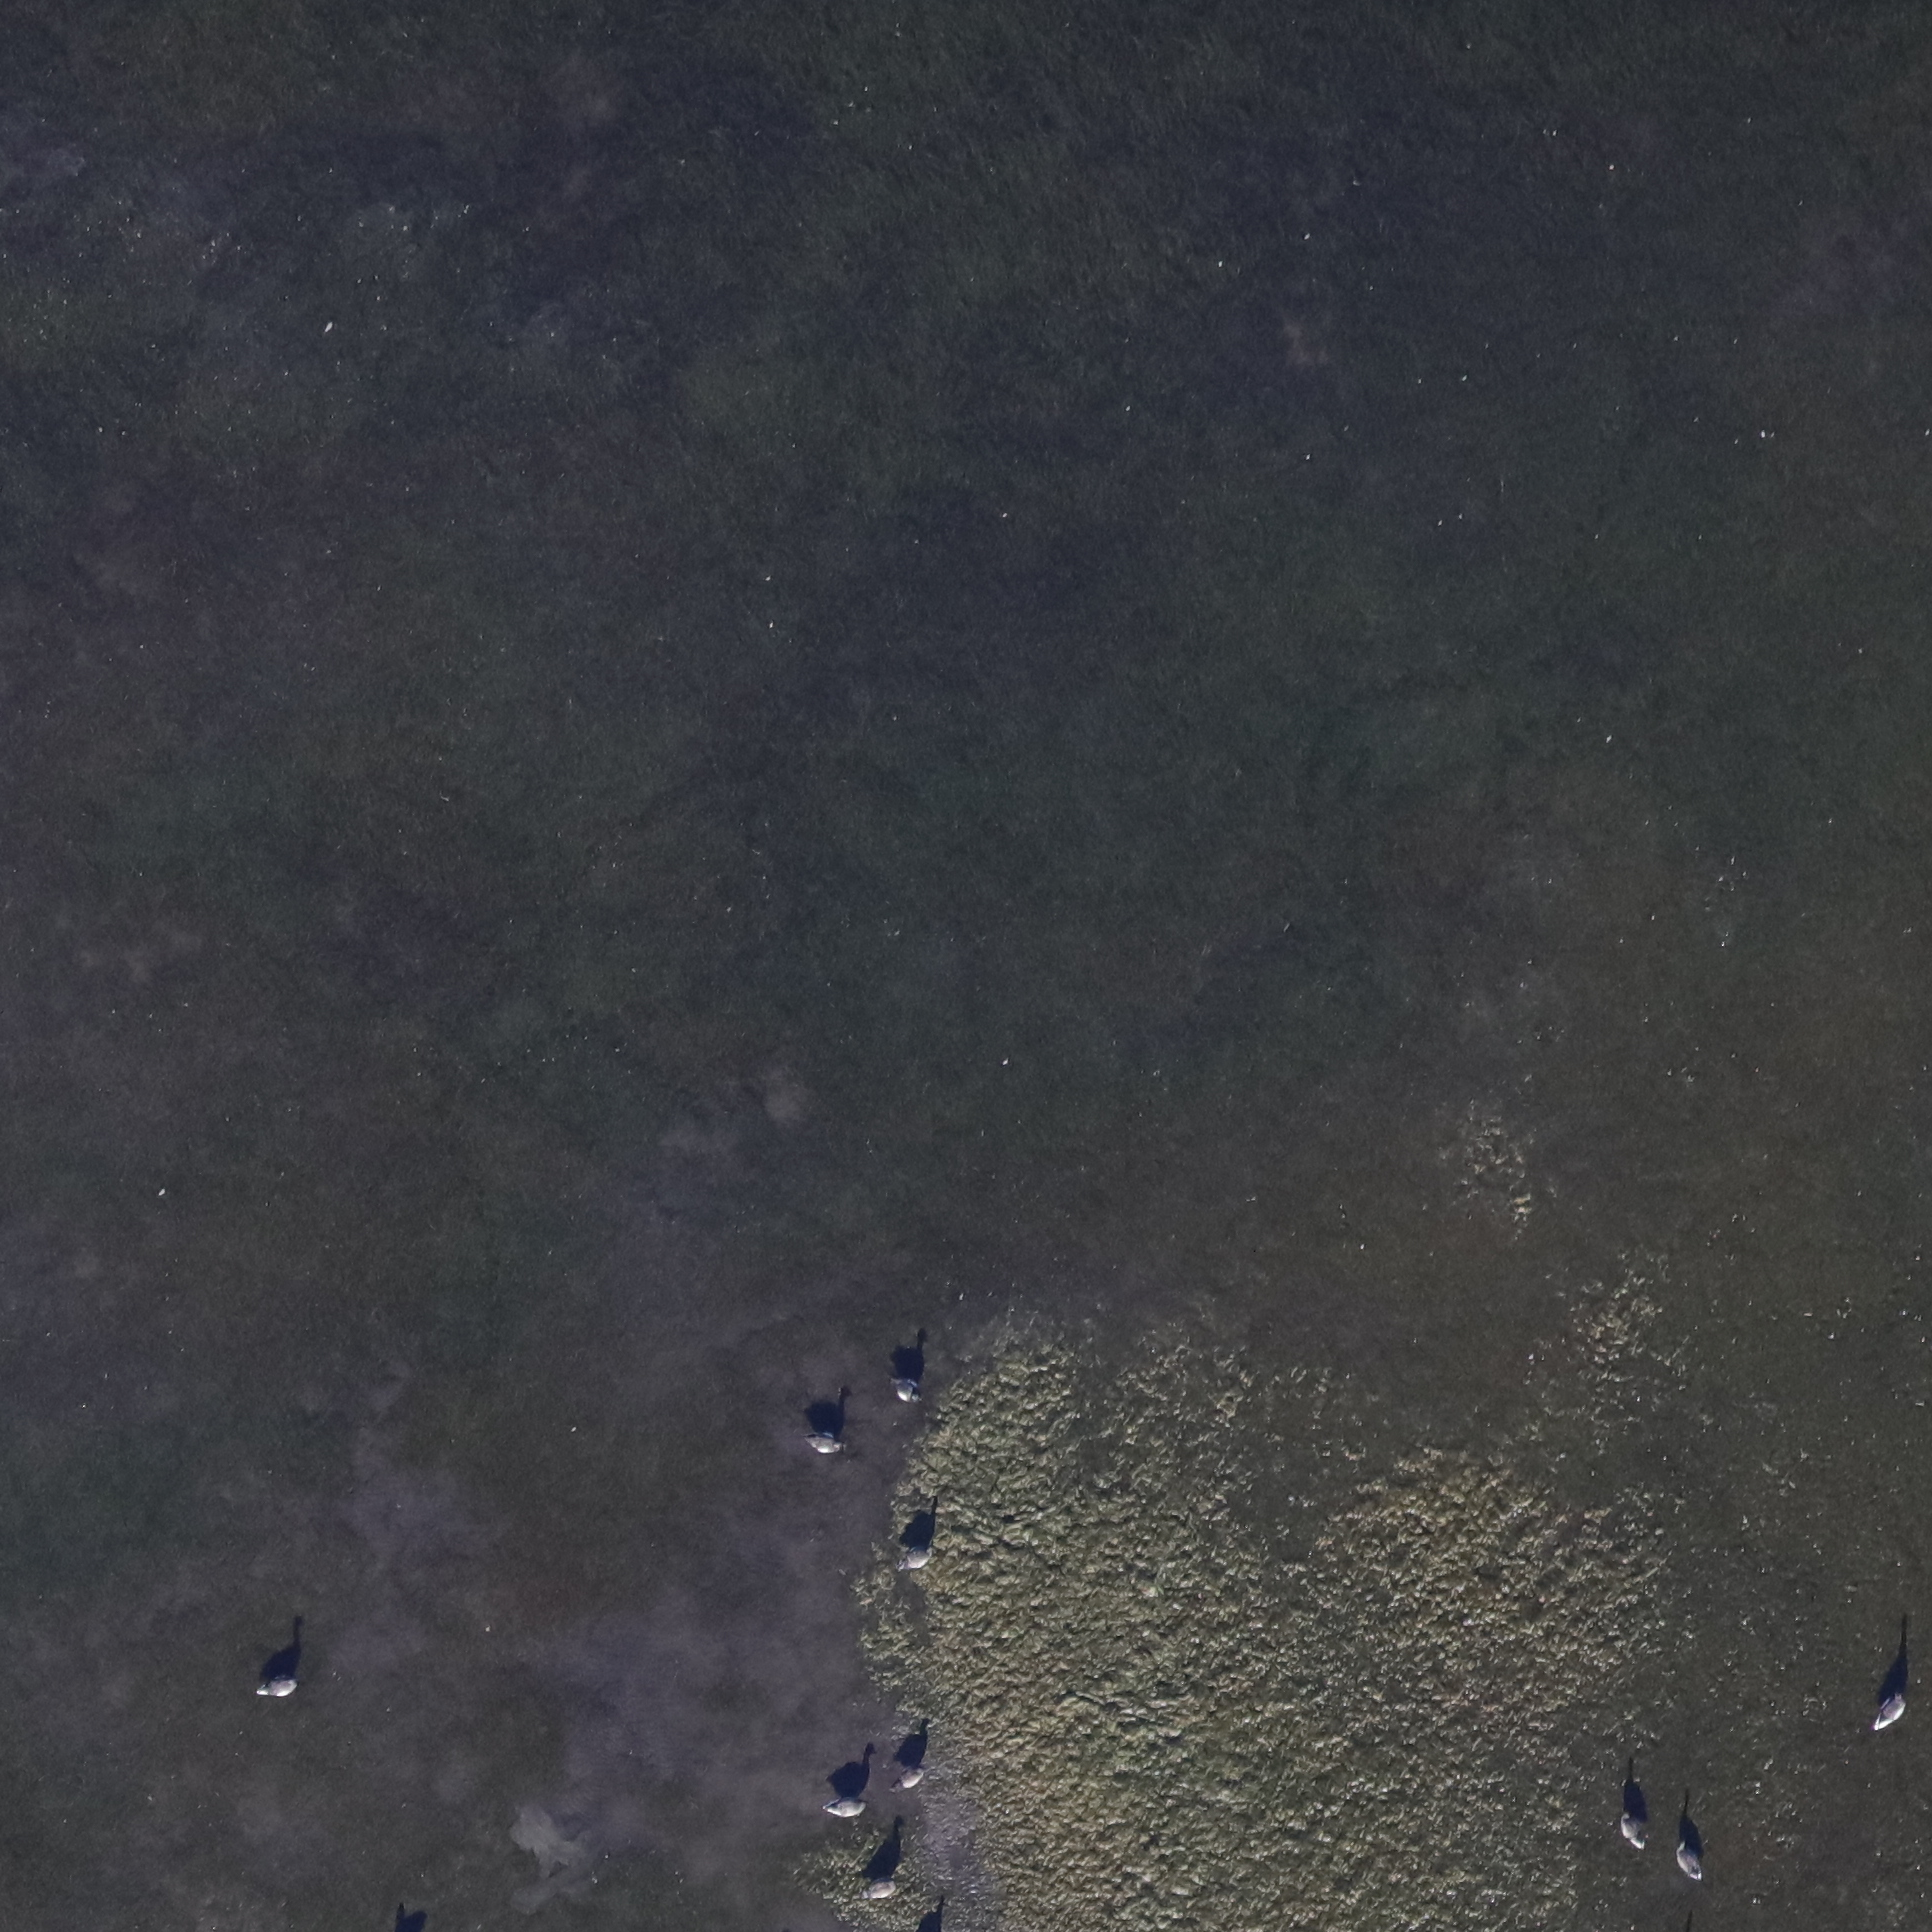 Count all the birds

10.